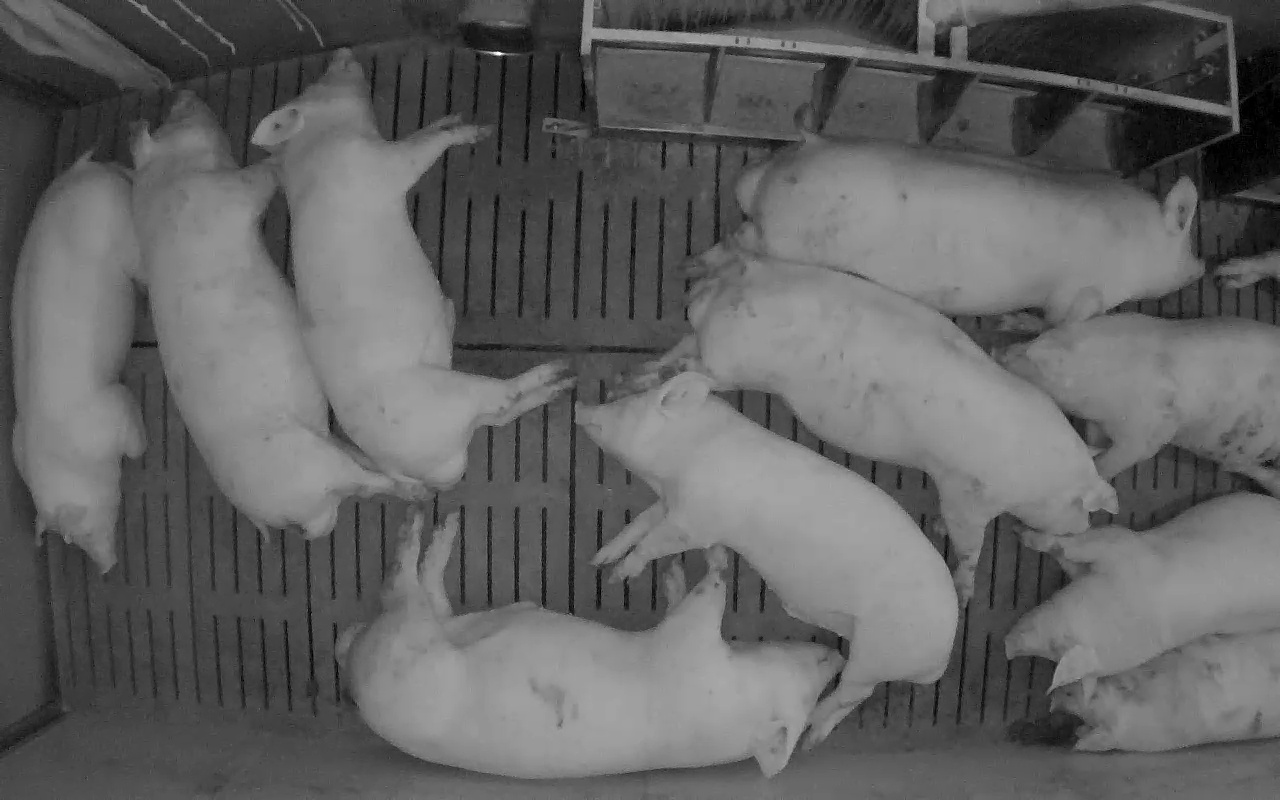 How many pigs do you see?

10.